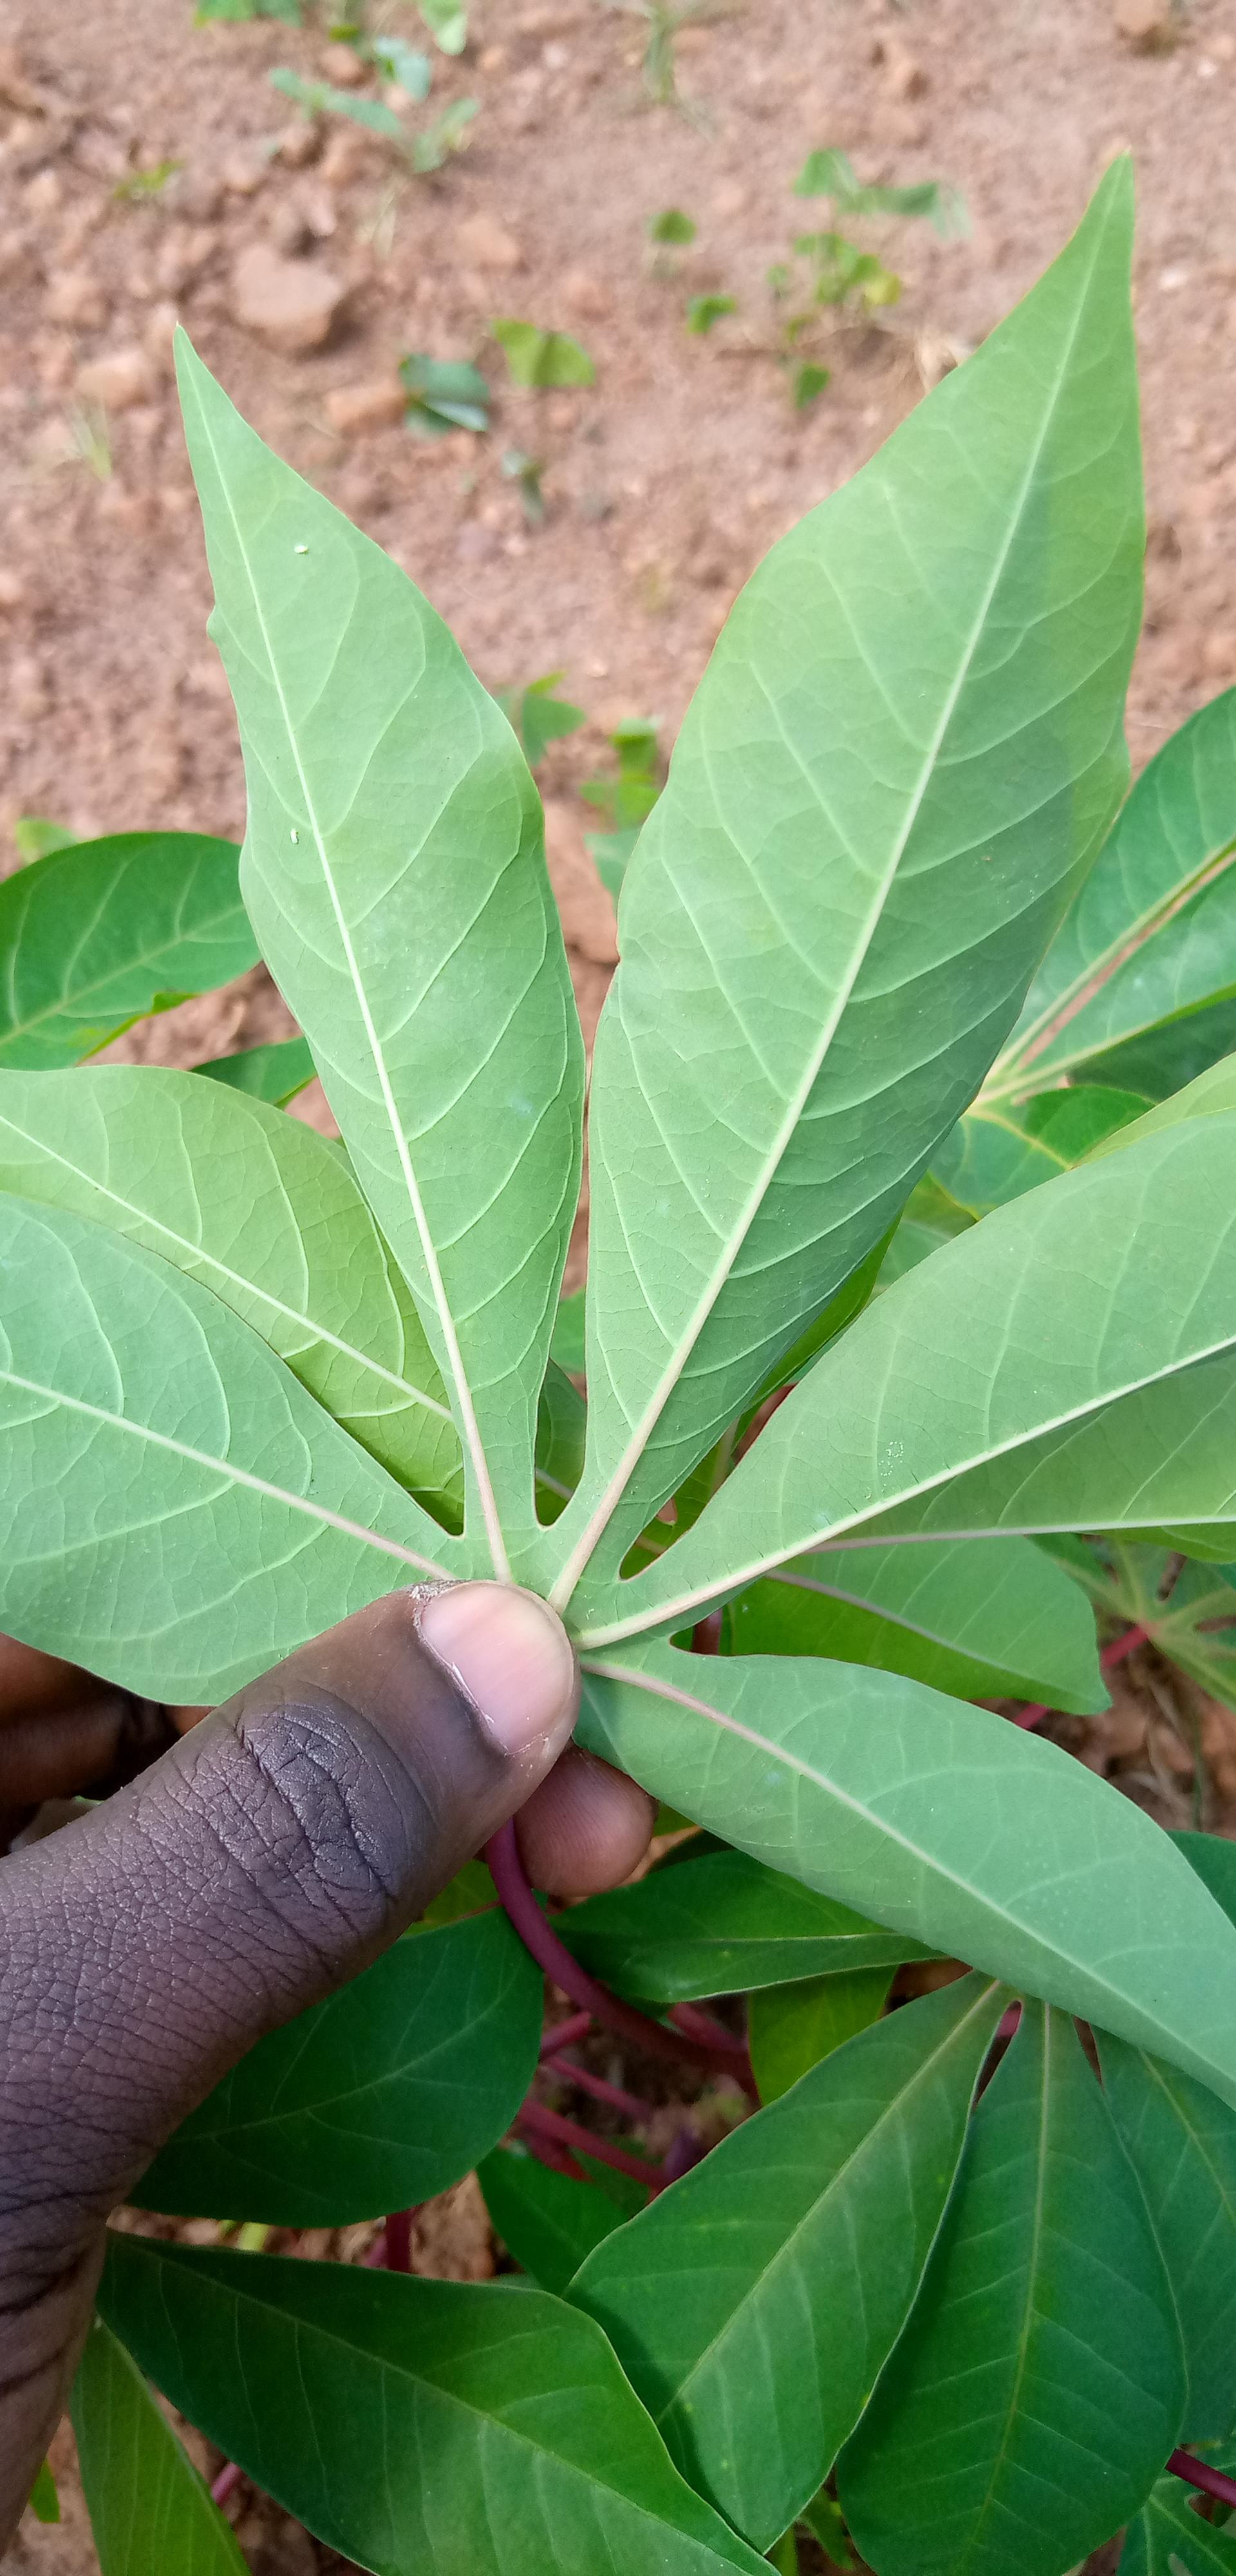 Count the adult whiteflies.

2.